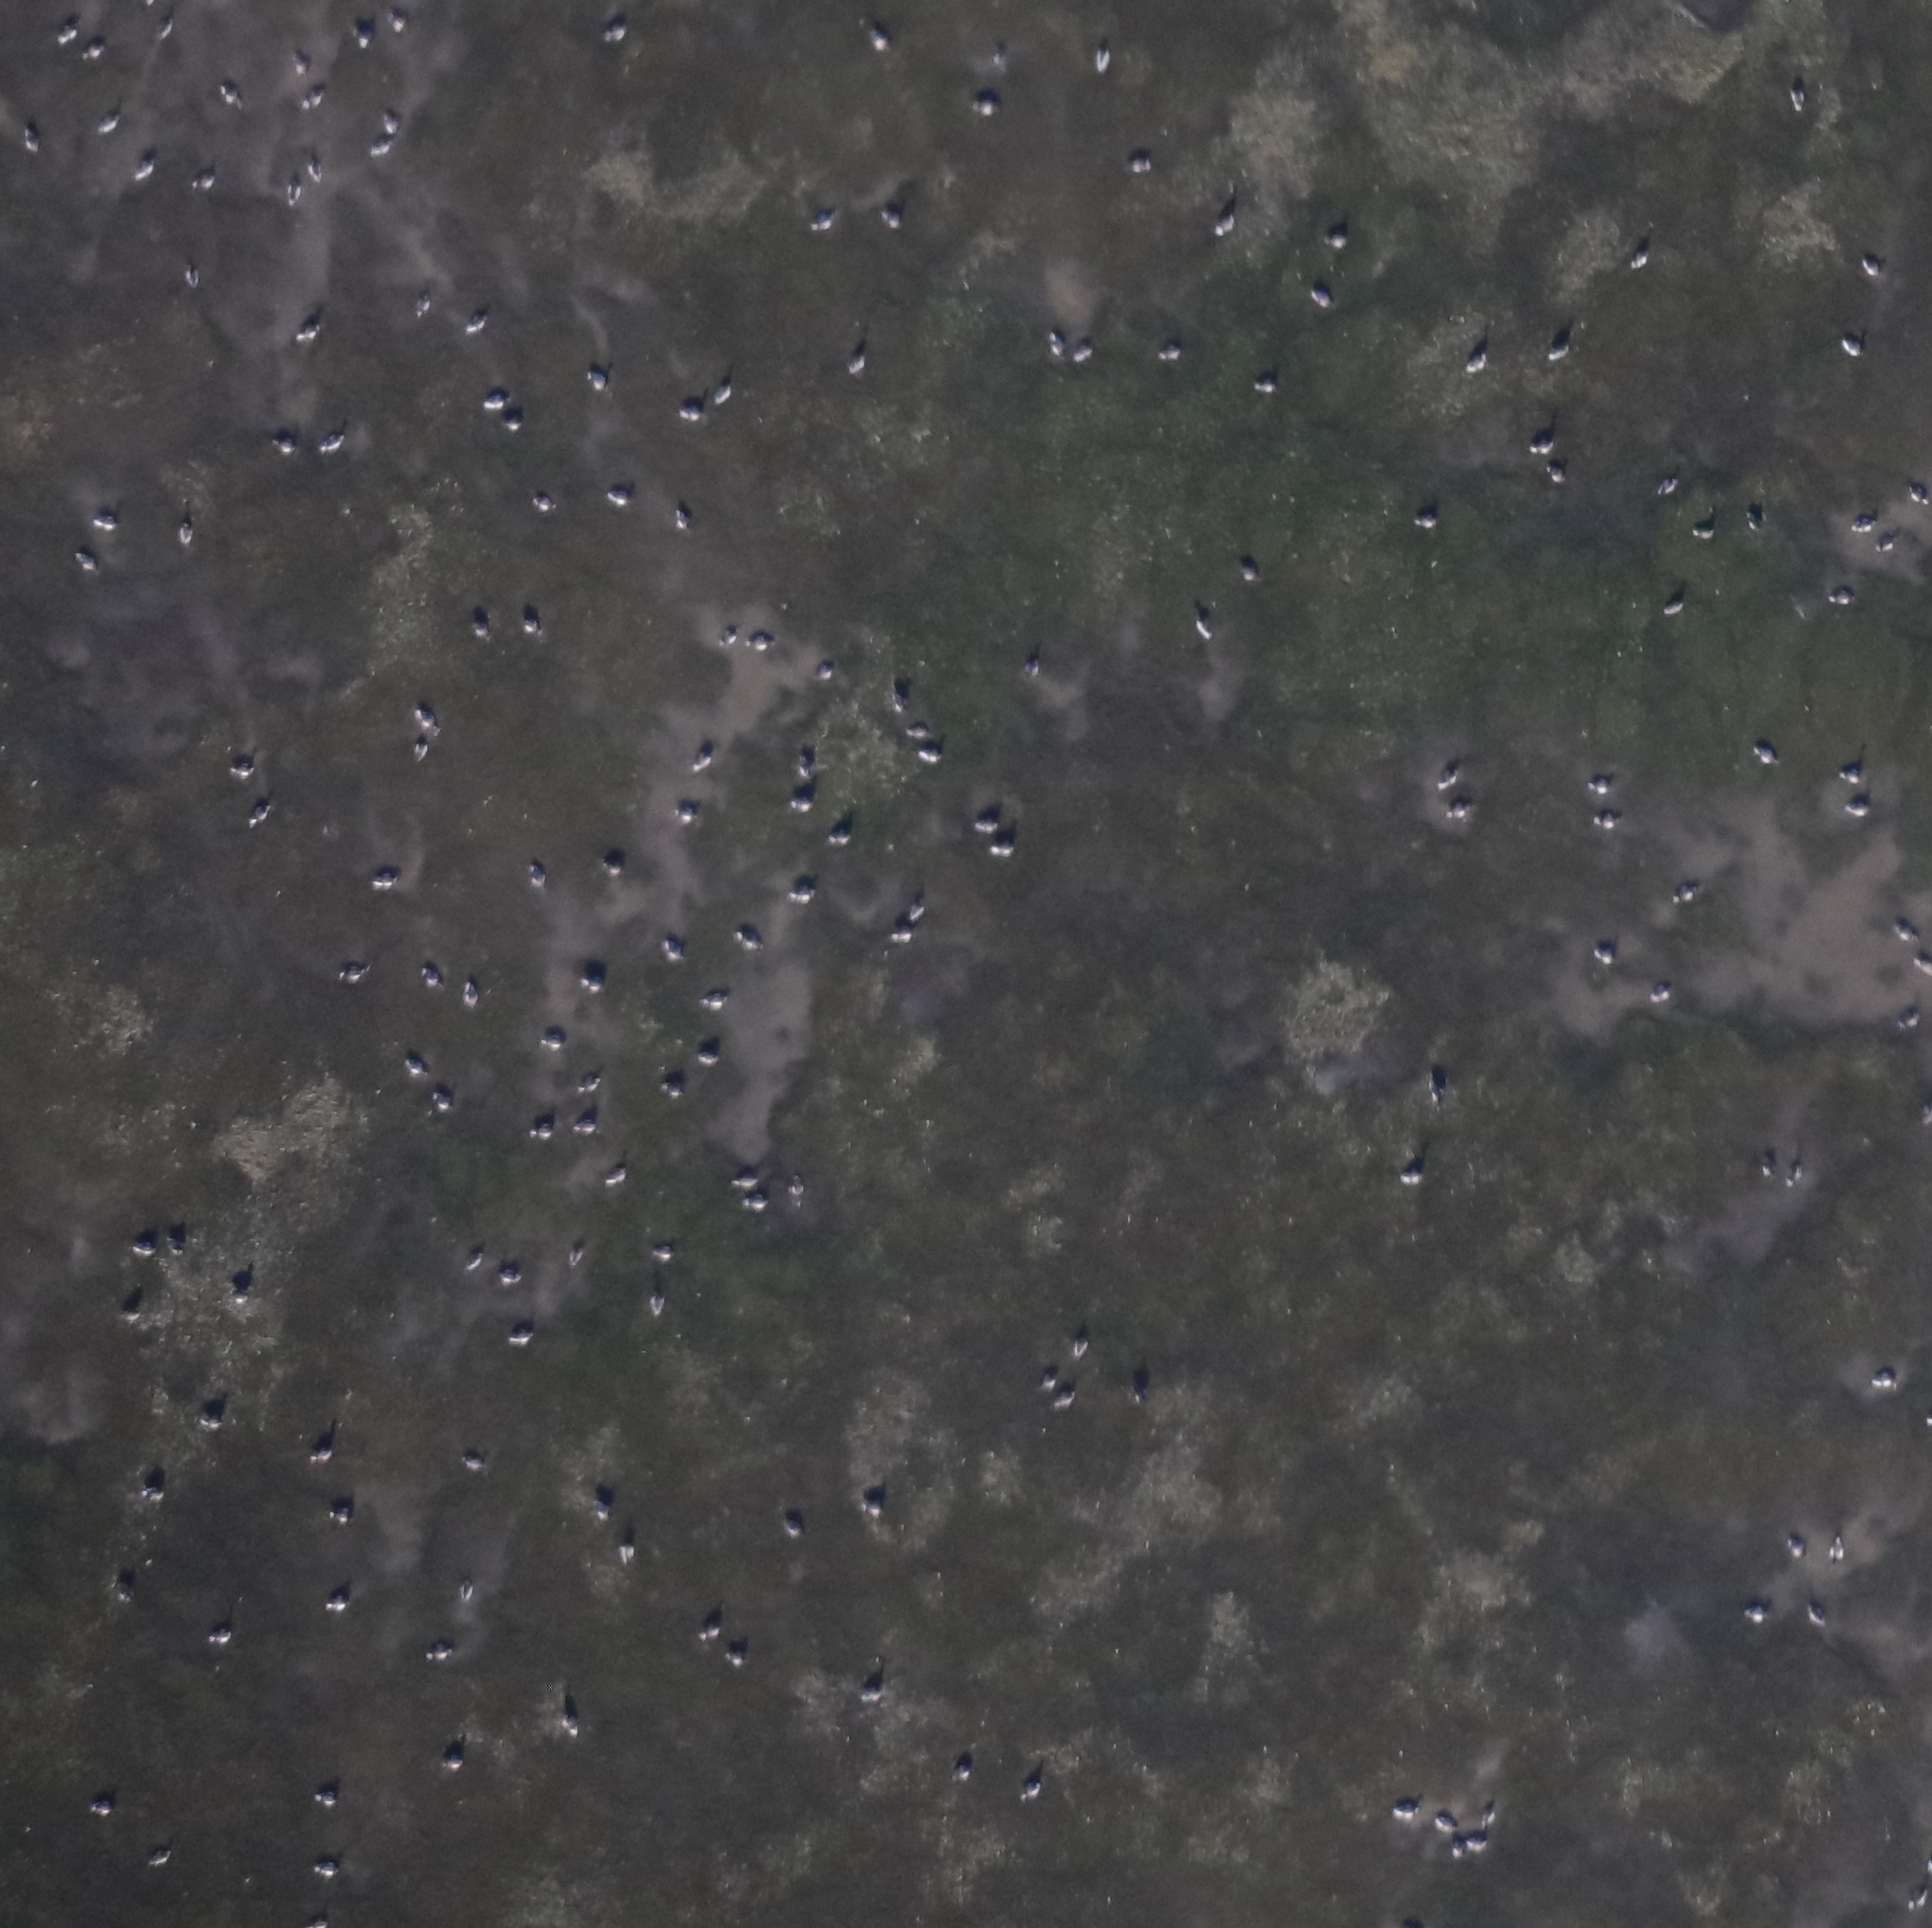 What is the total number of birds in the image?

180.